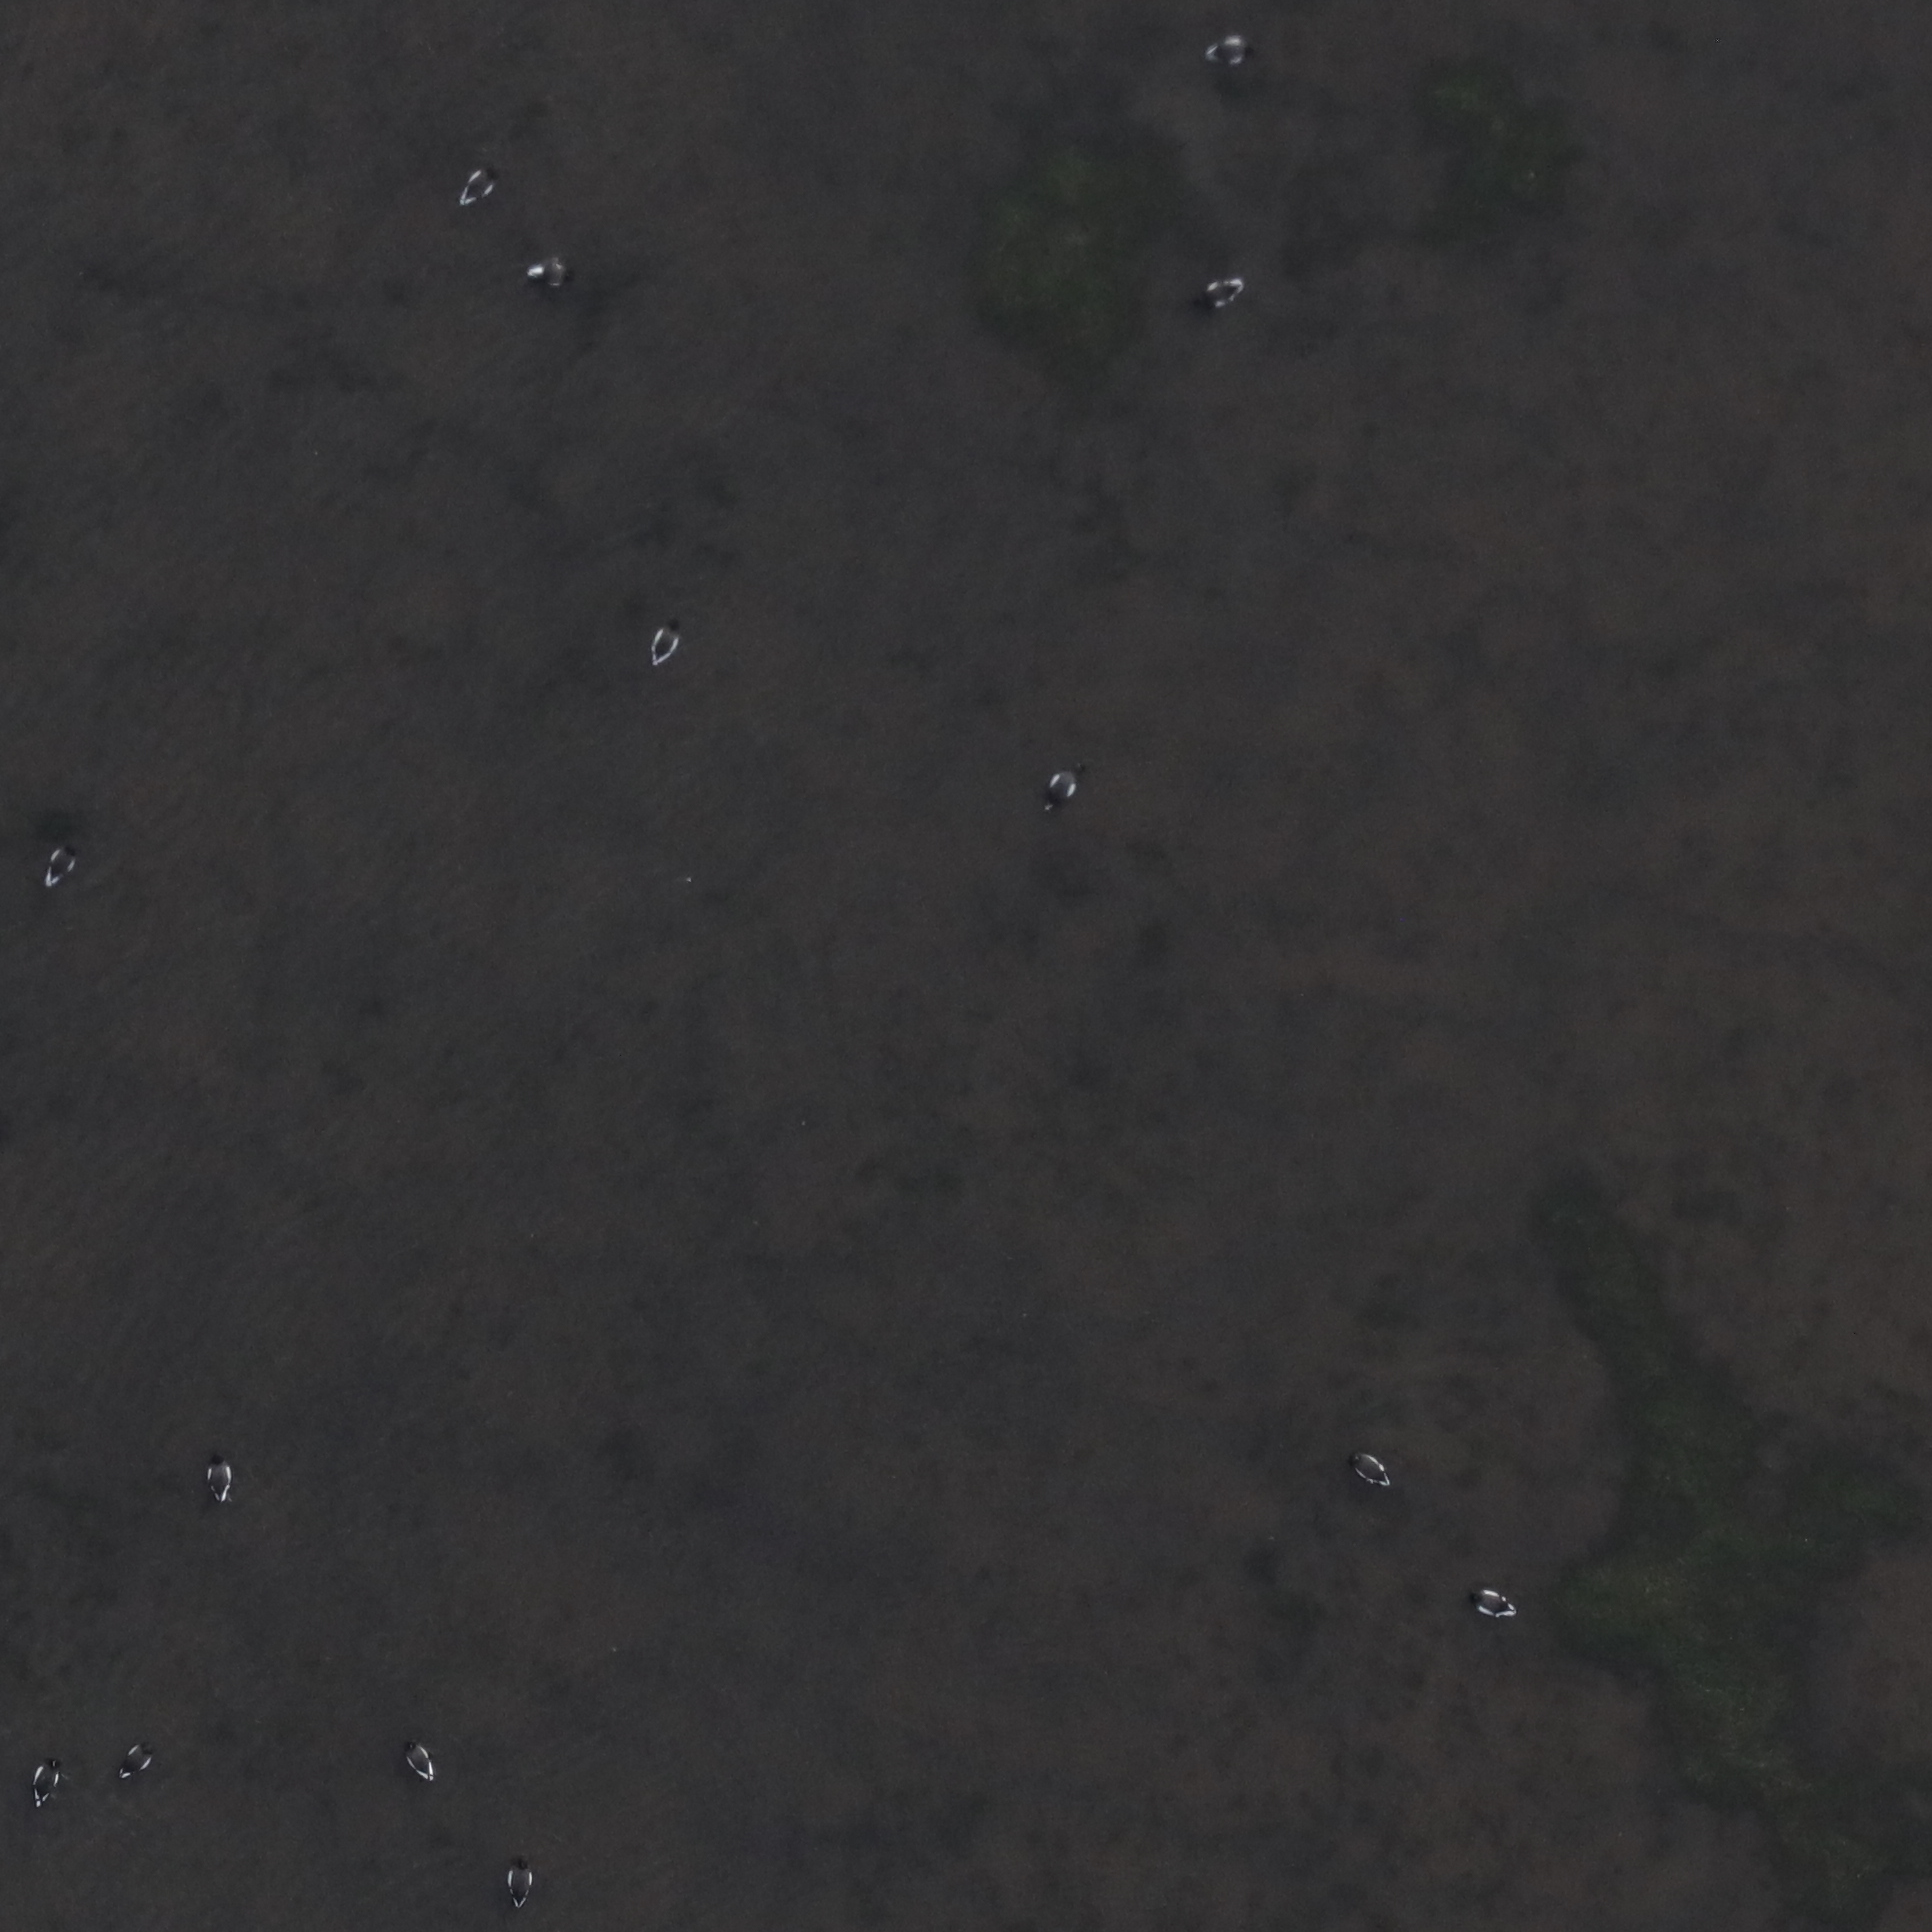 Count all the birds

14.